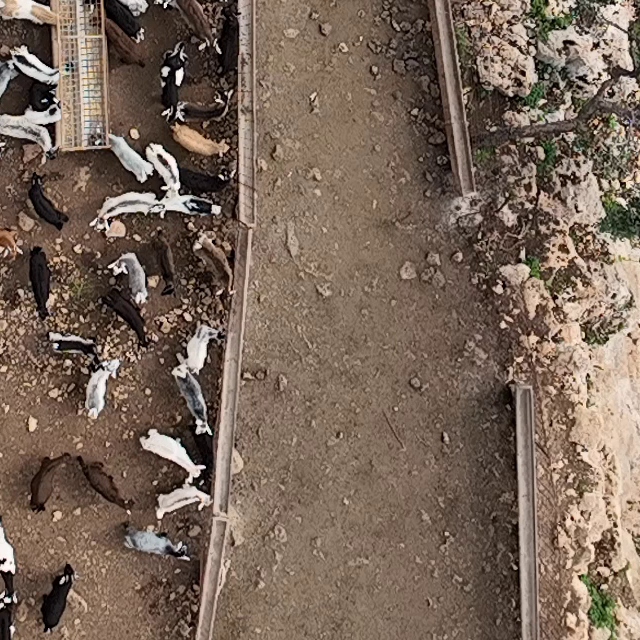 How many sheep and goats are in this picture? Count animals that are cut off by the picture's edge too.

39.